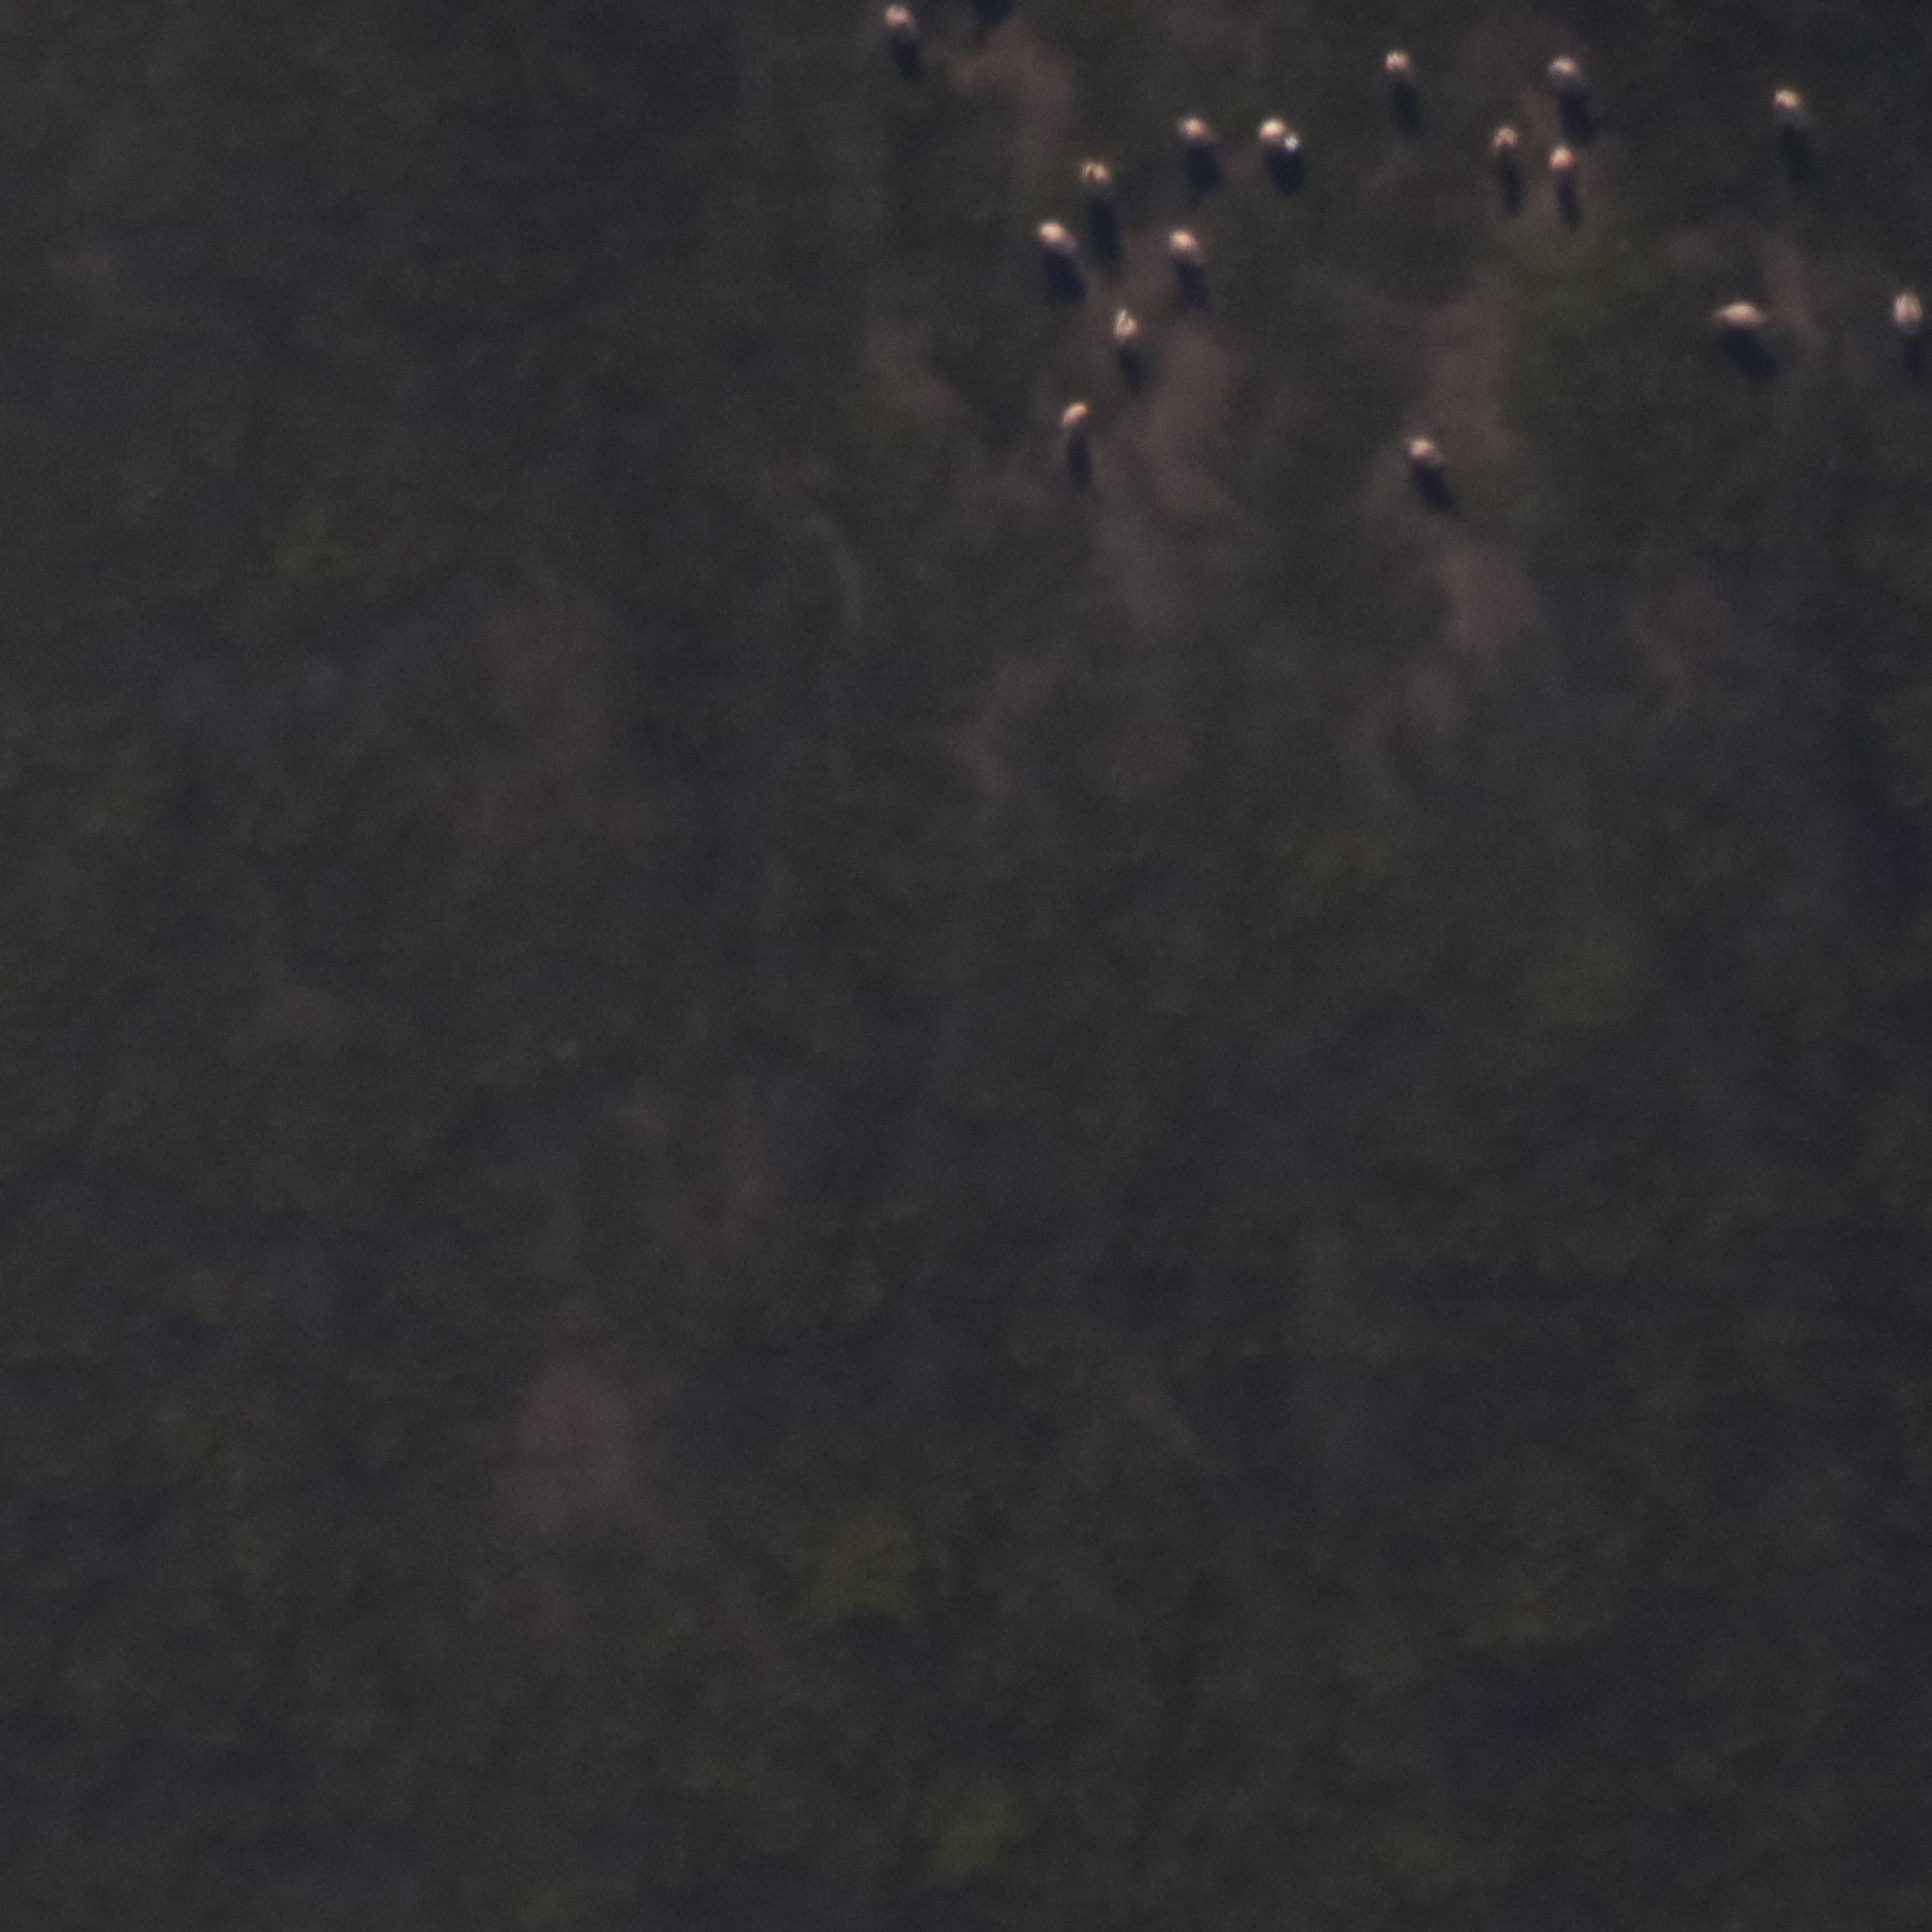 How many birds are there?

16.